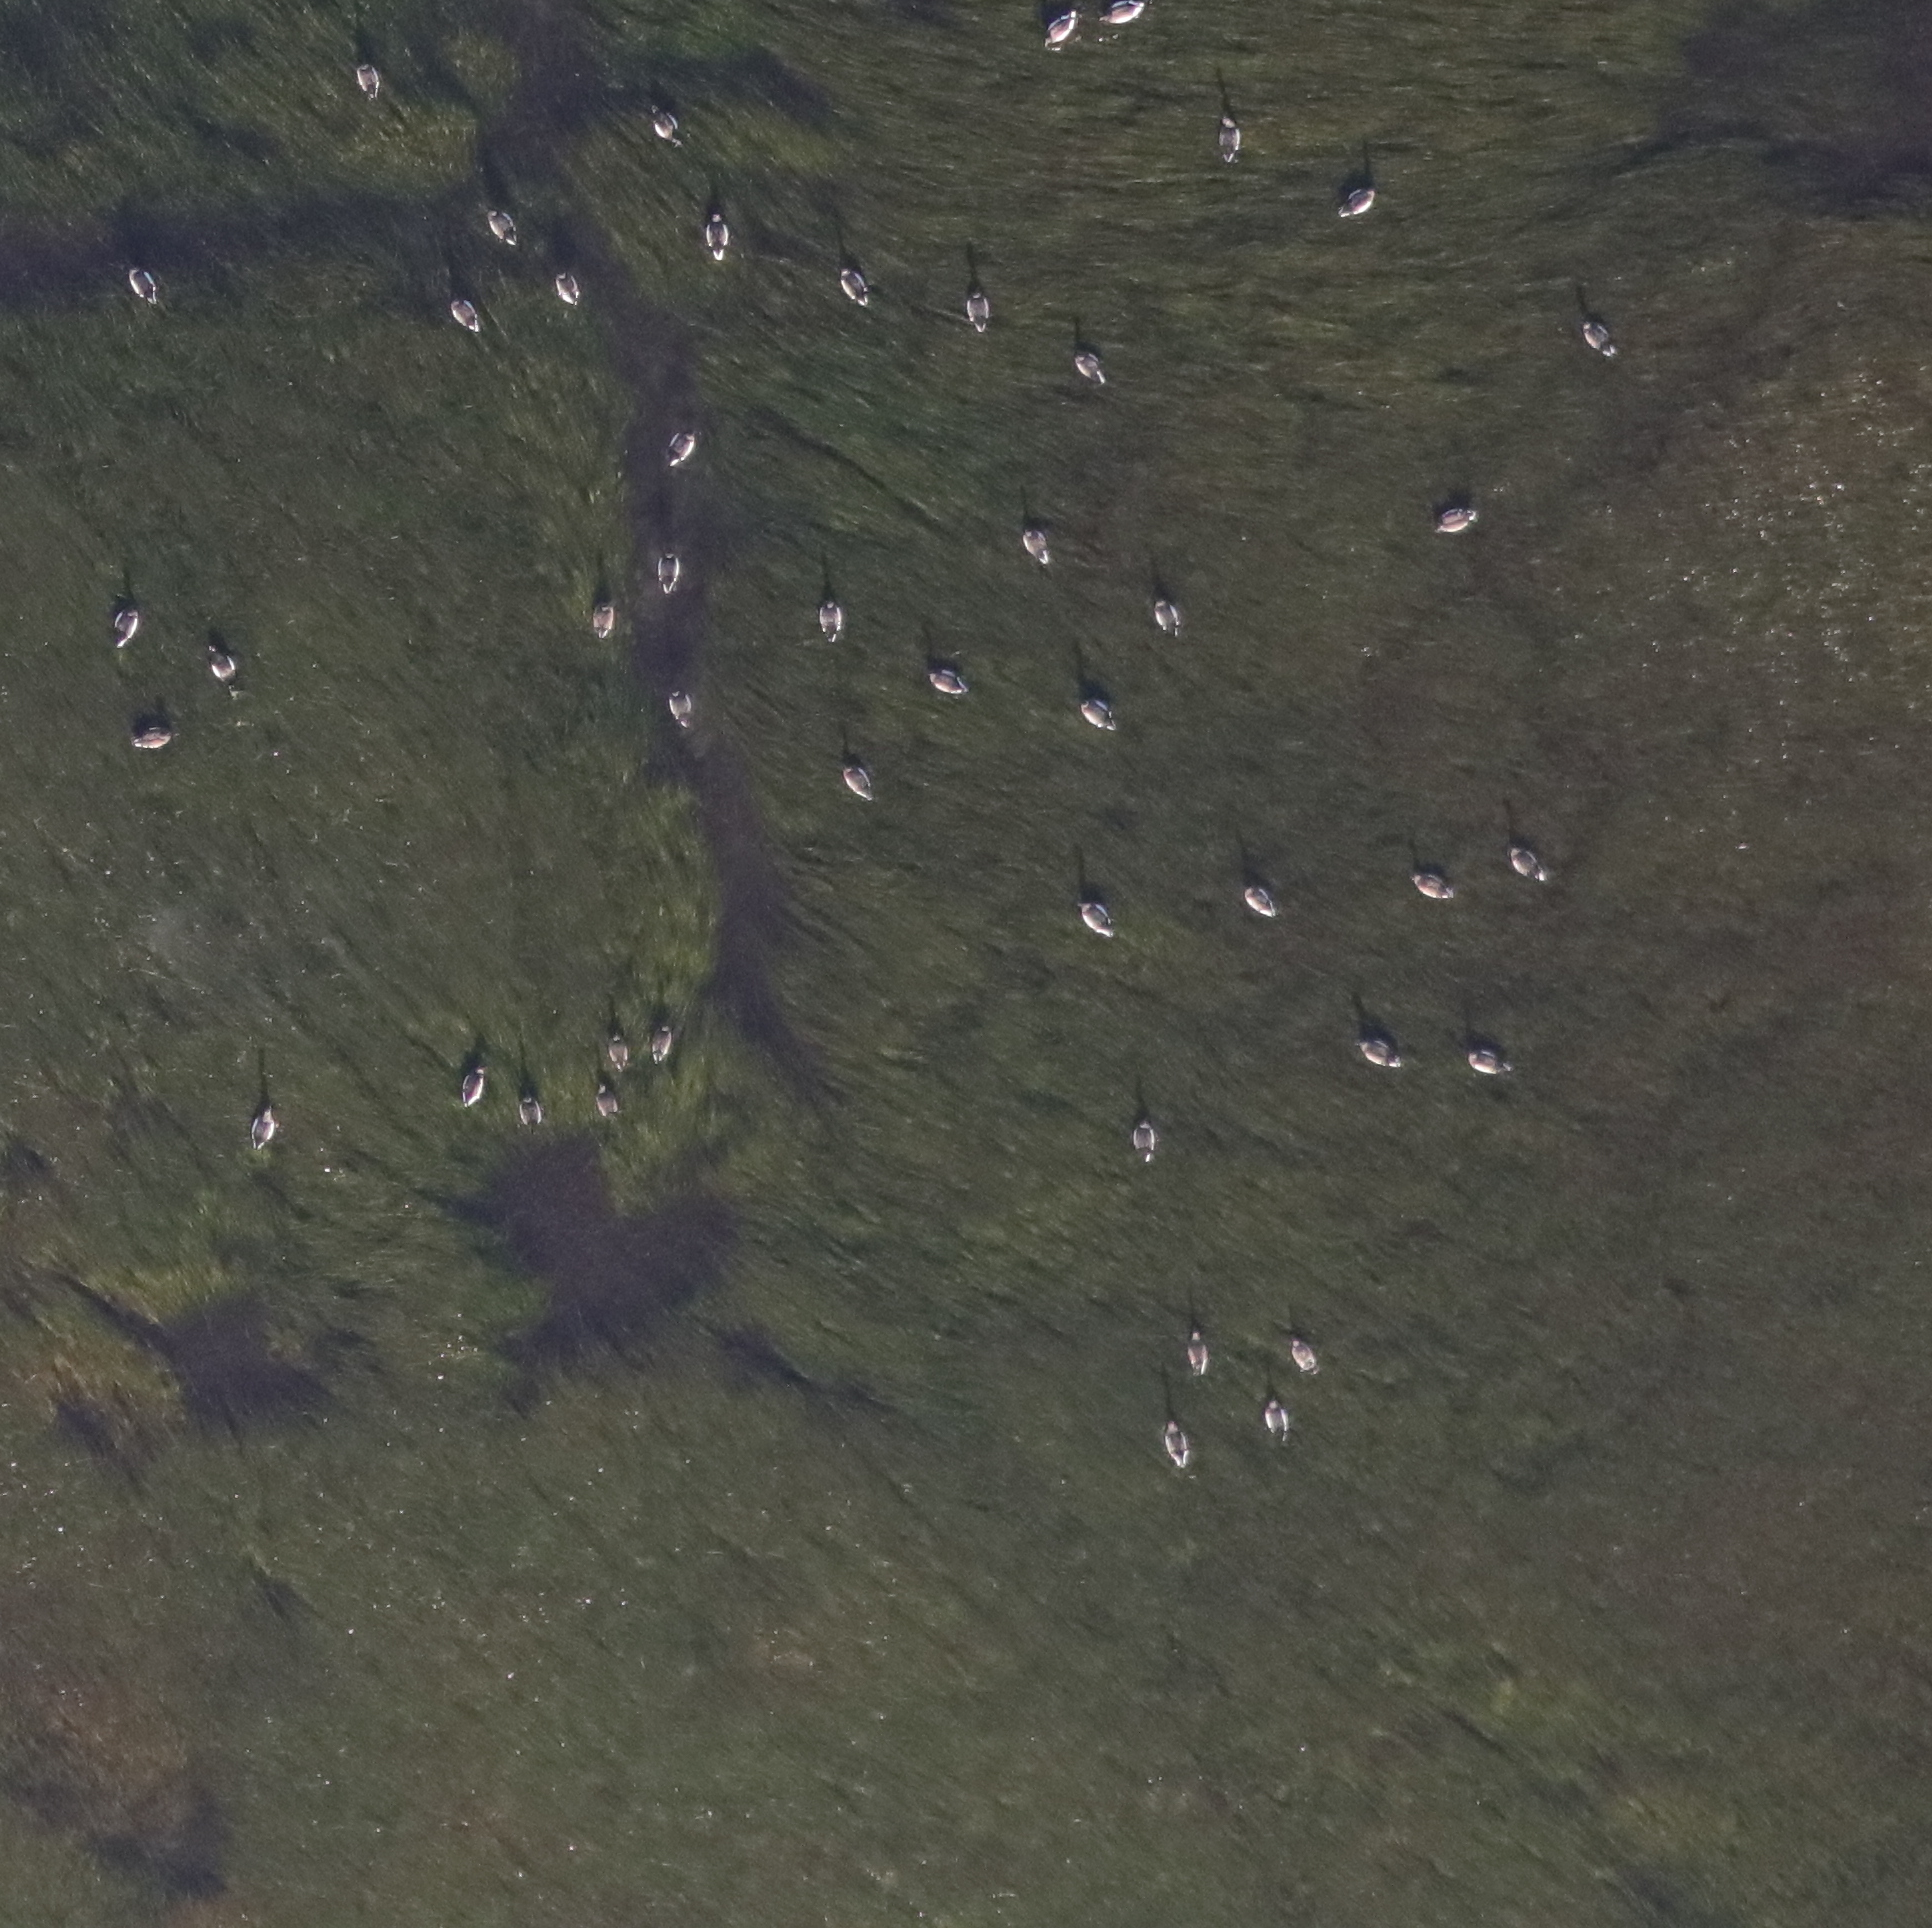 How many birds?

46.